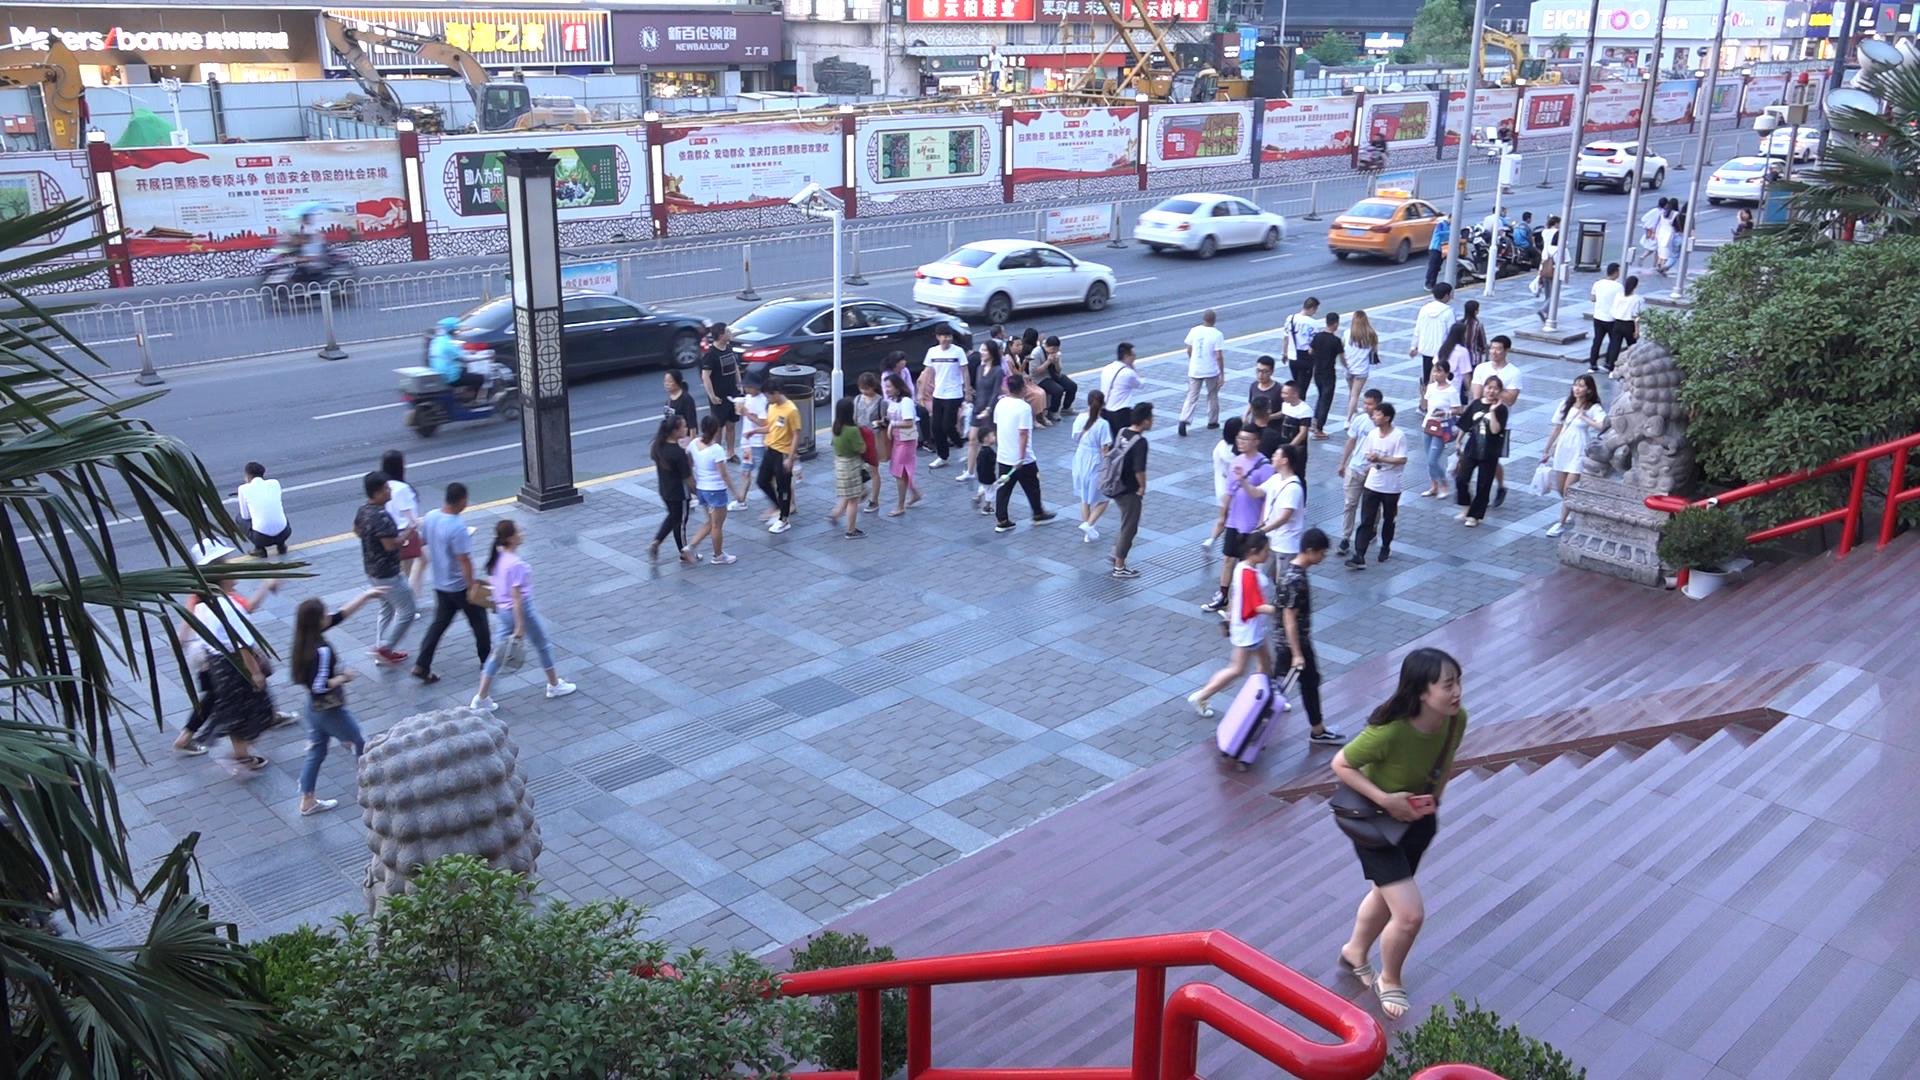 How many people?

64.